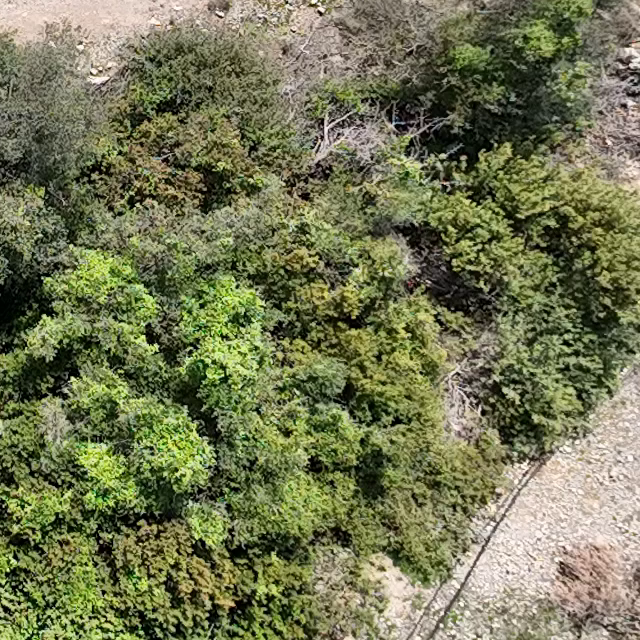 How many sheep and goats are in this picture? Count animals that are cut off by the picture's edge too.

0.